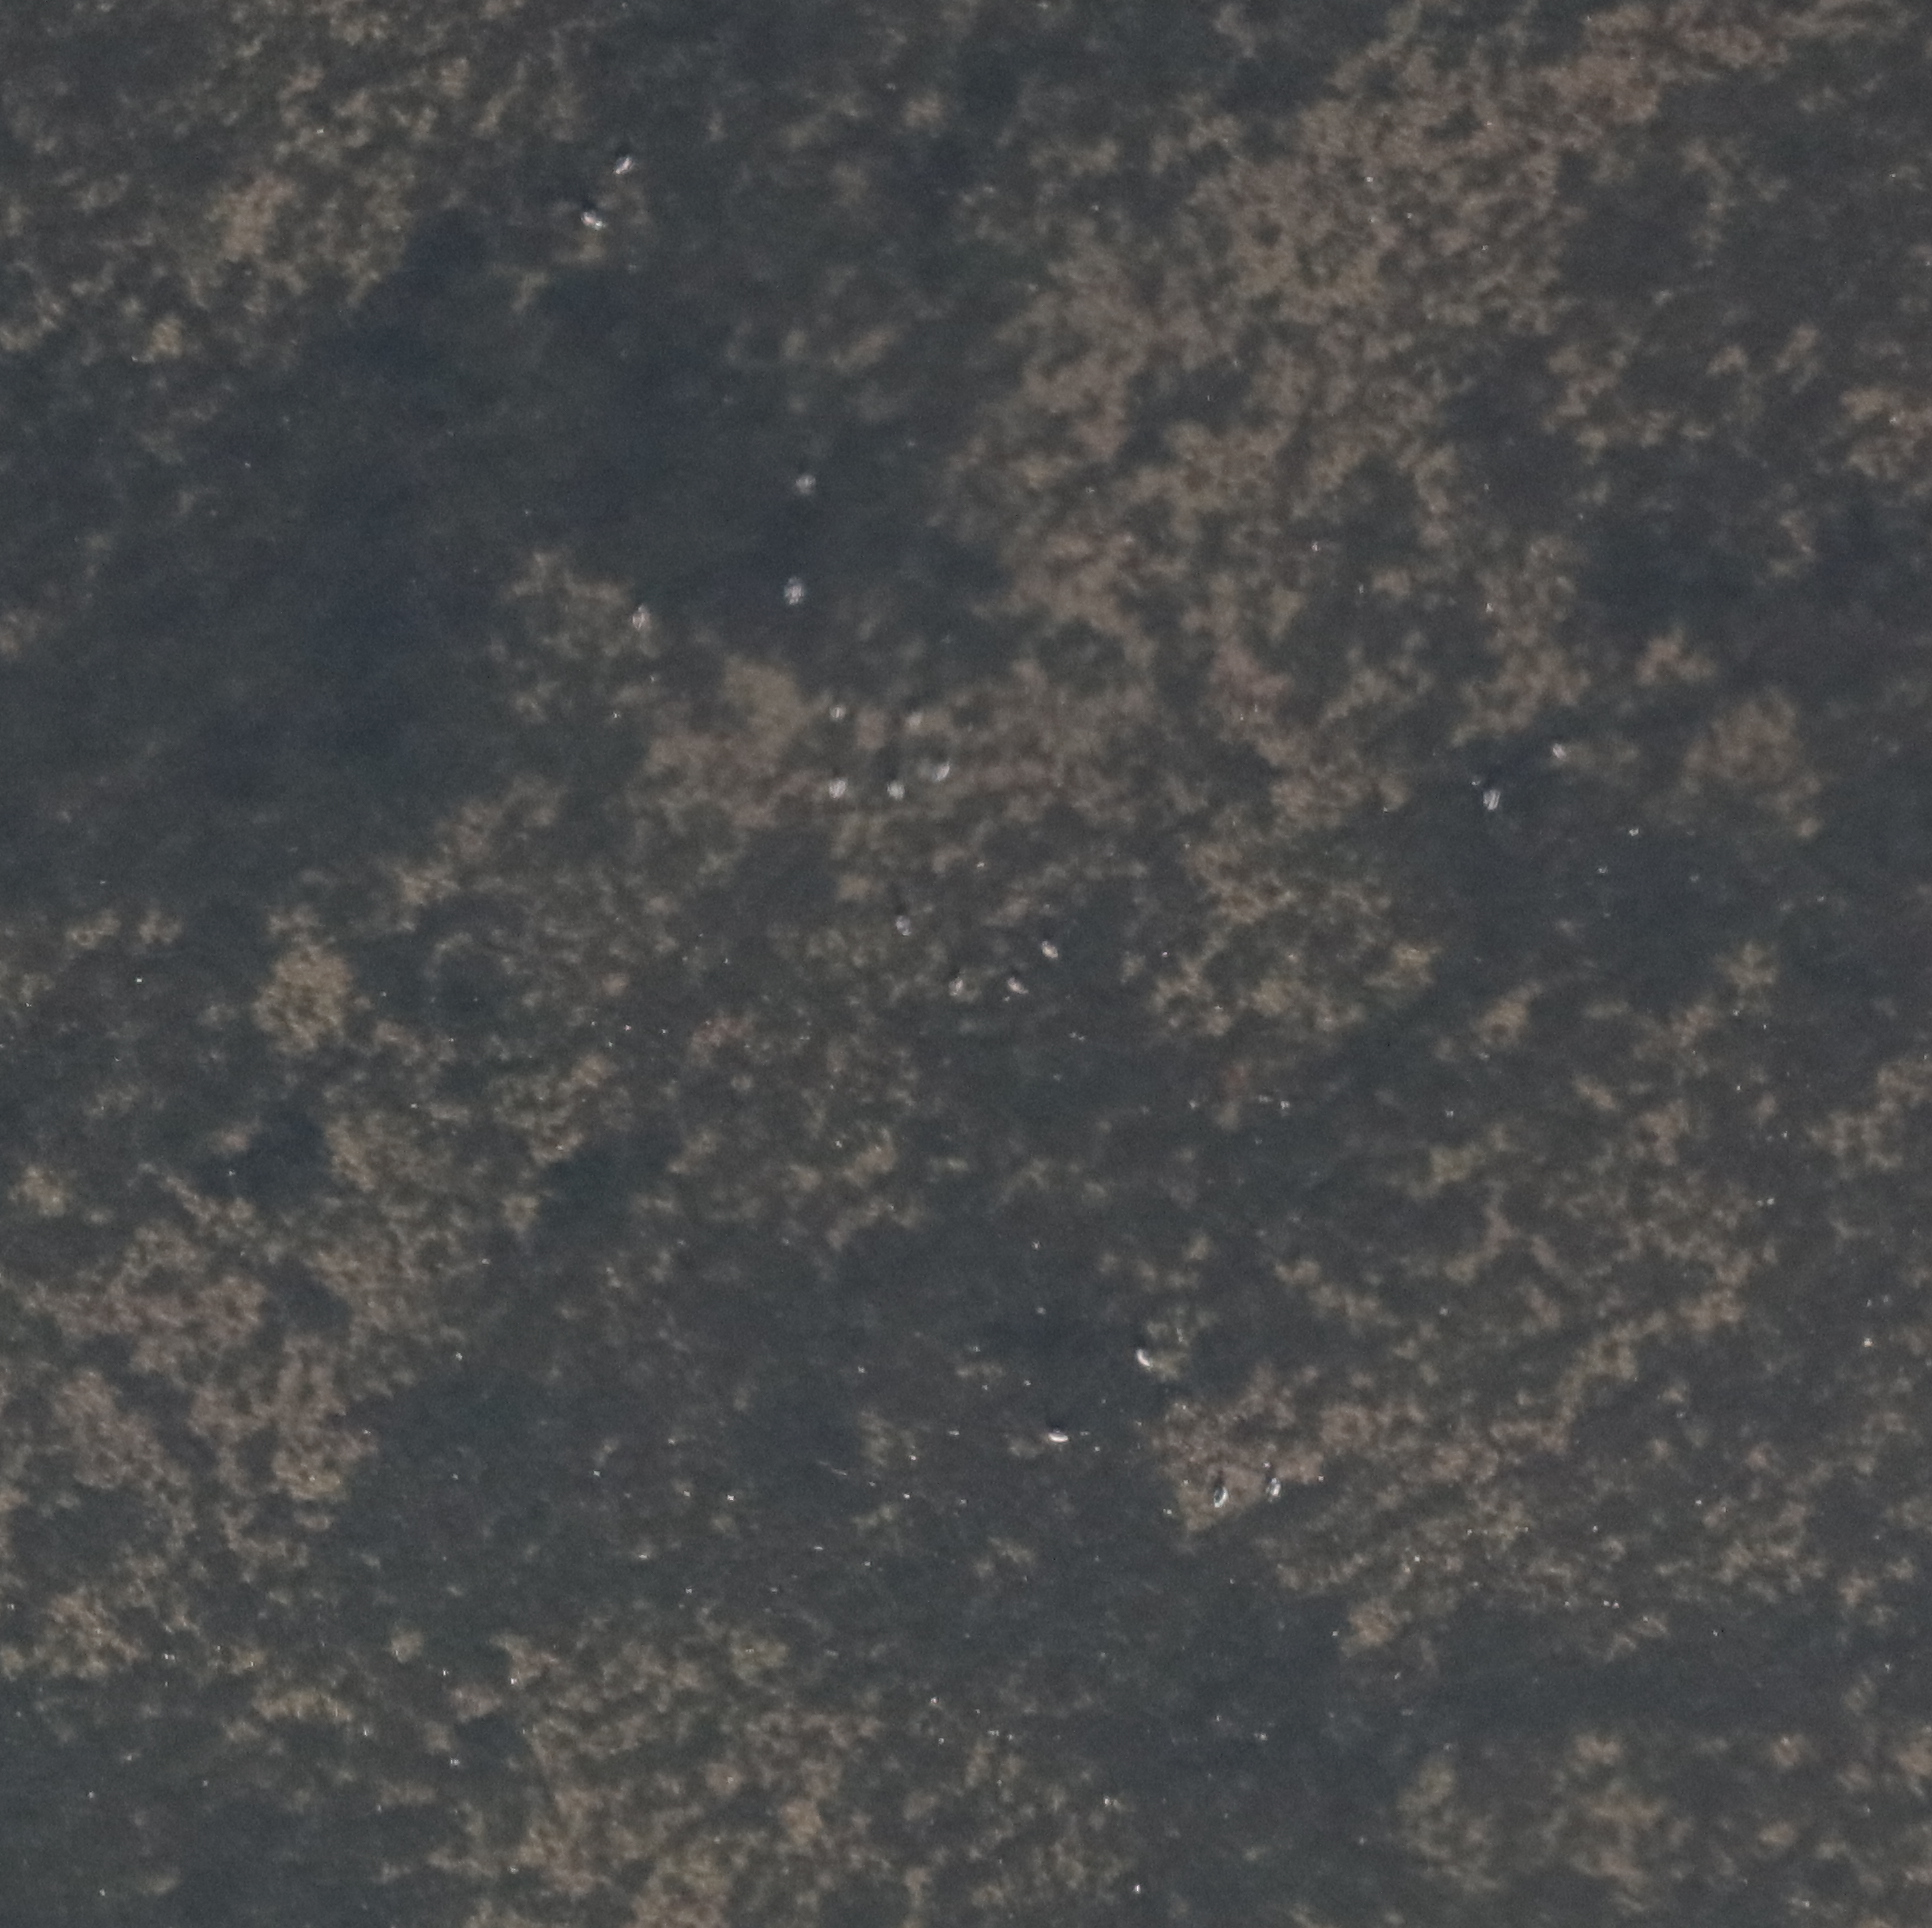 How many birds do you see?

20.